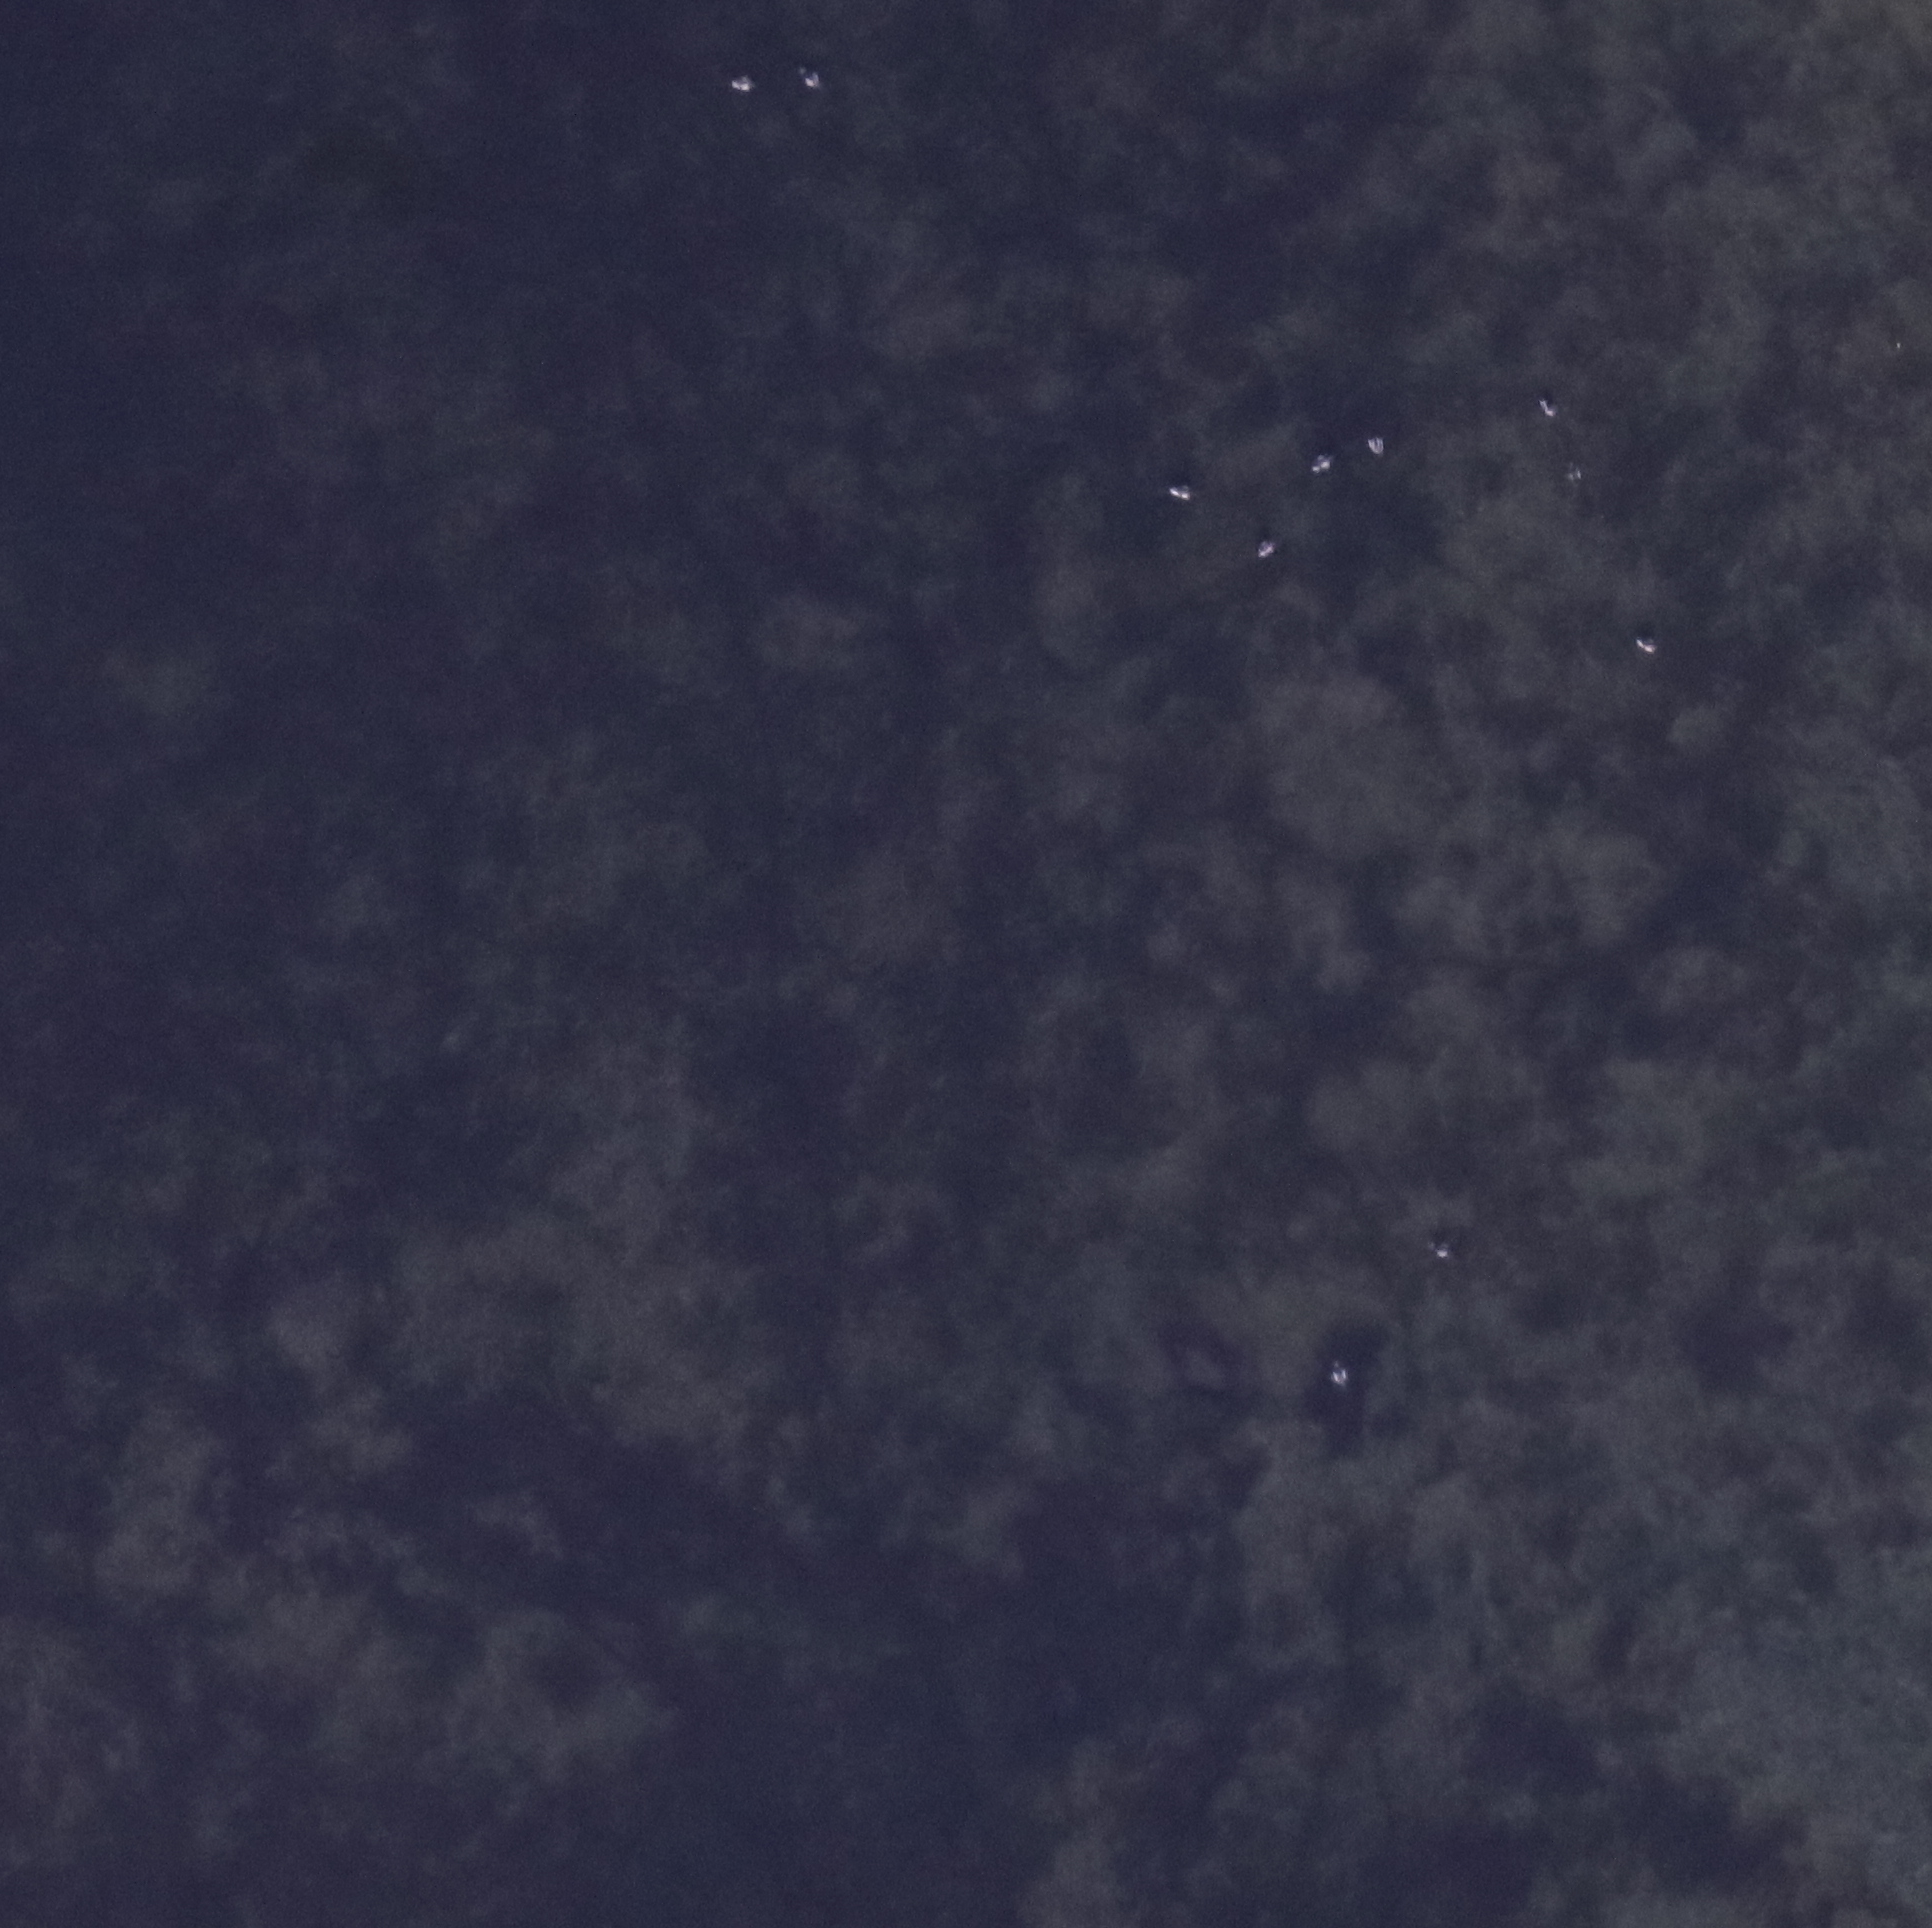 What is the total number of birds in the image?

11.